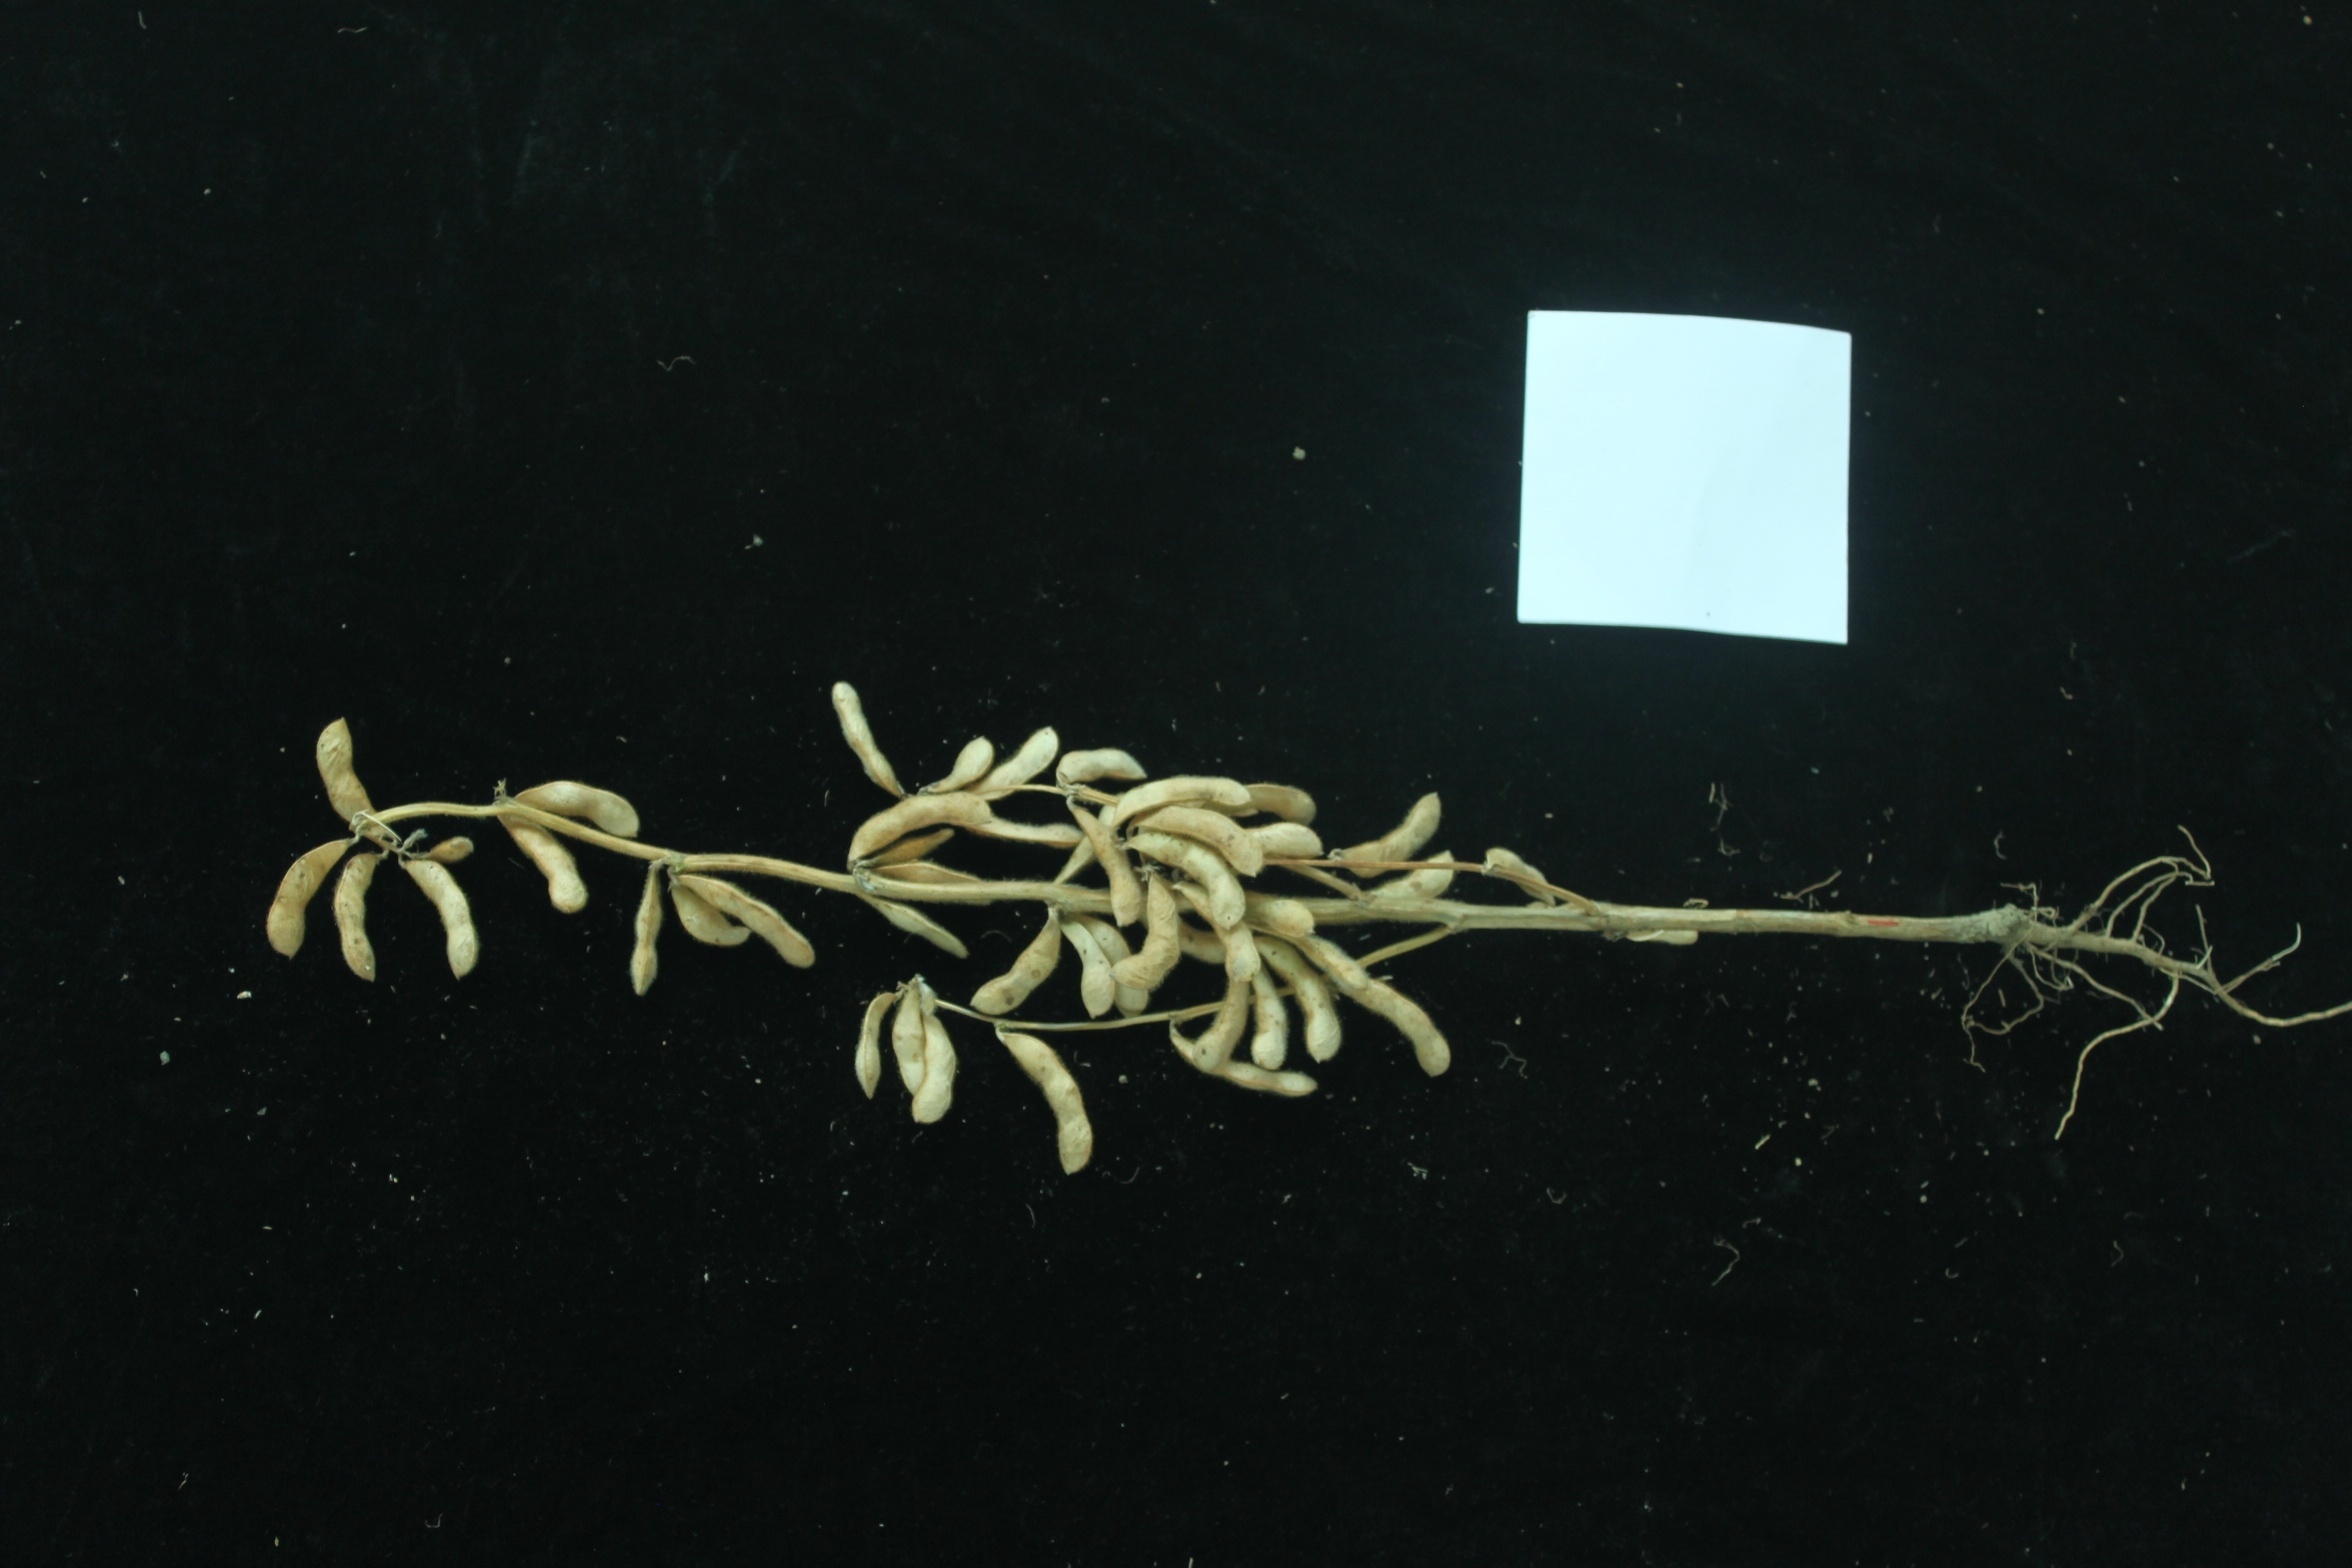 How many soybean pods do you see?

44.